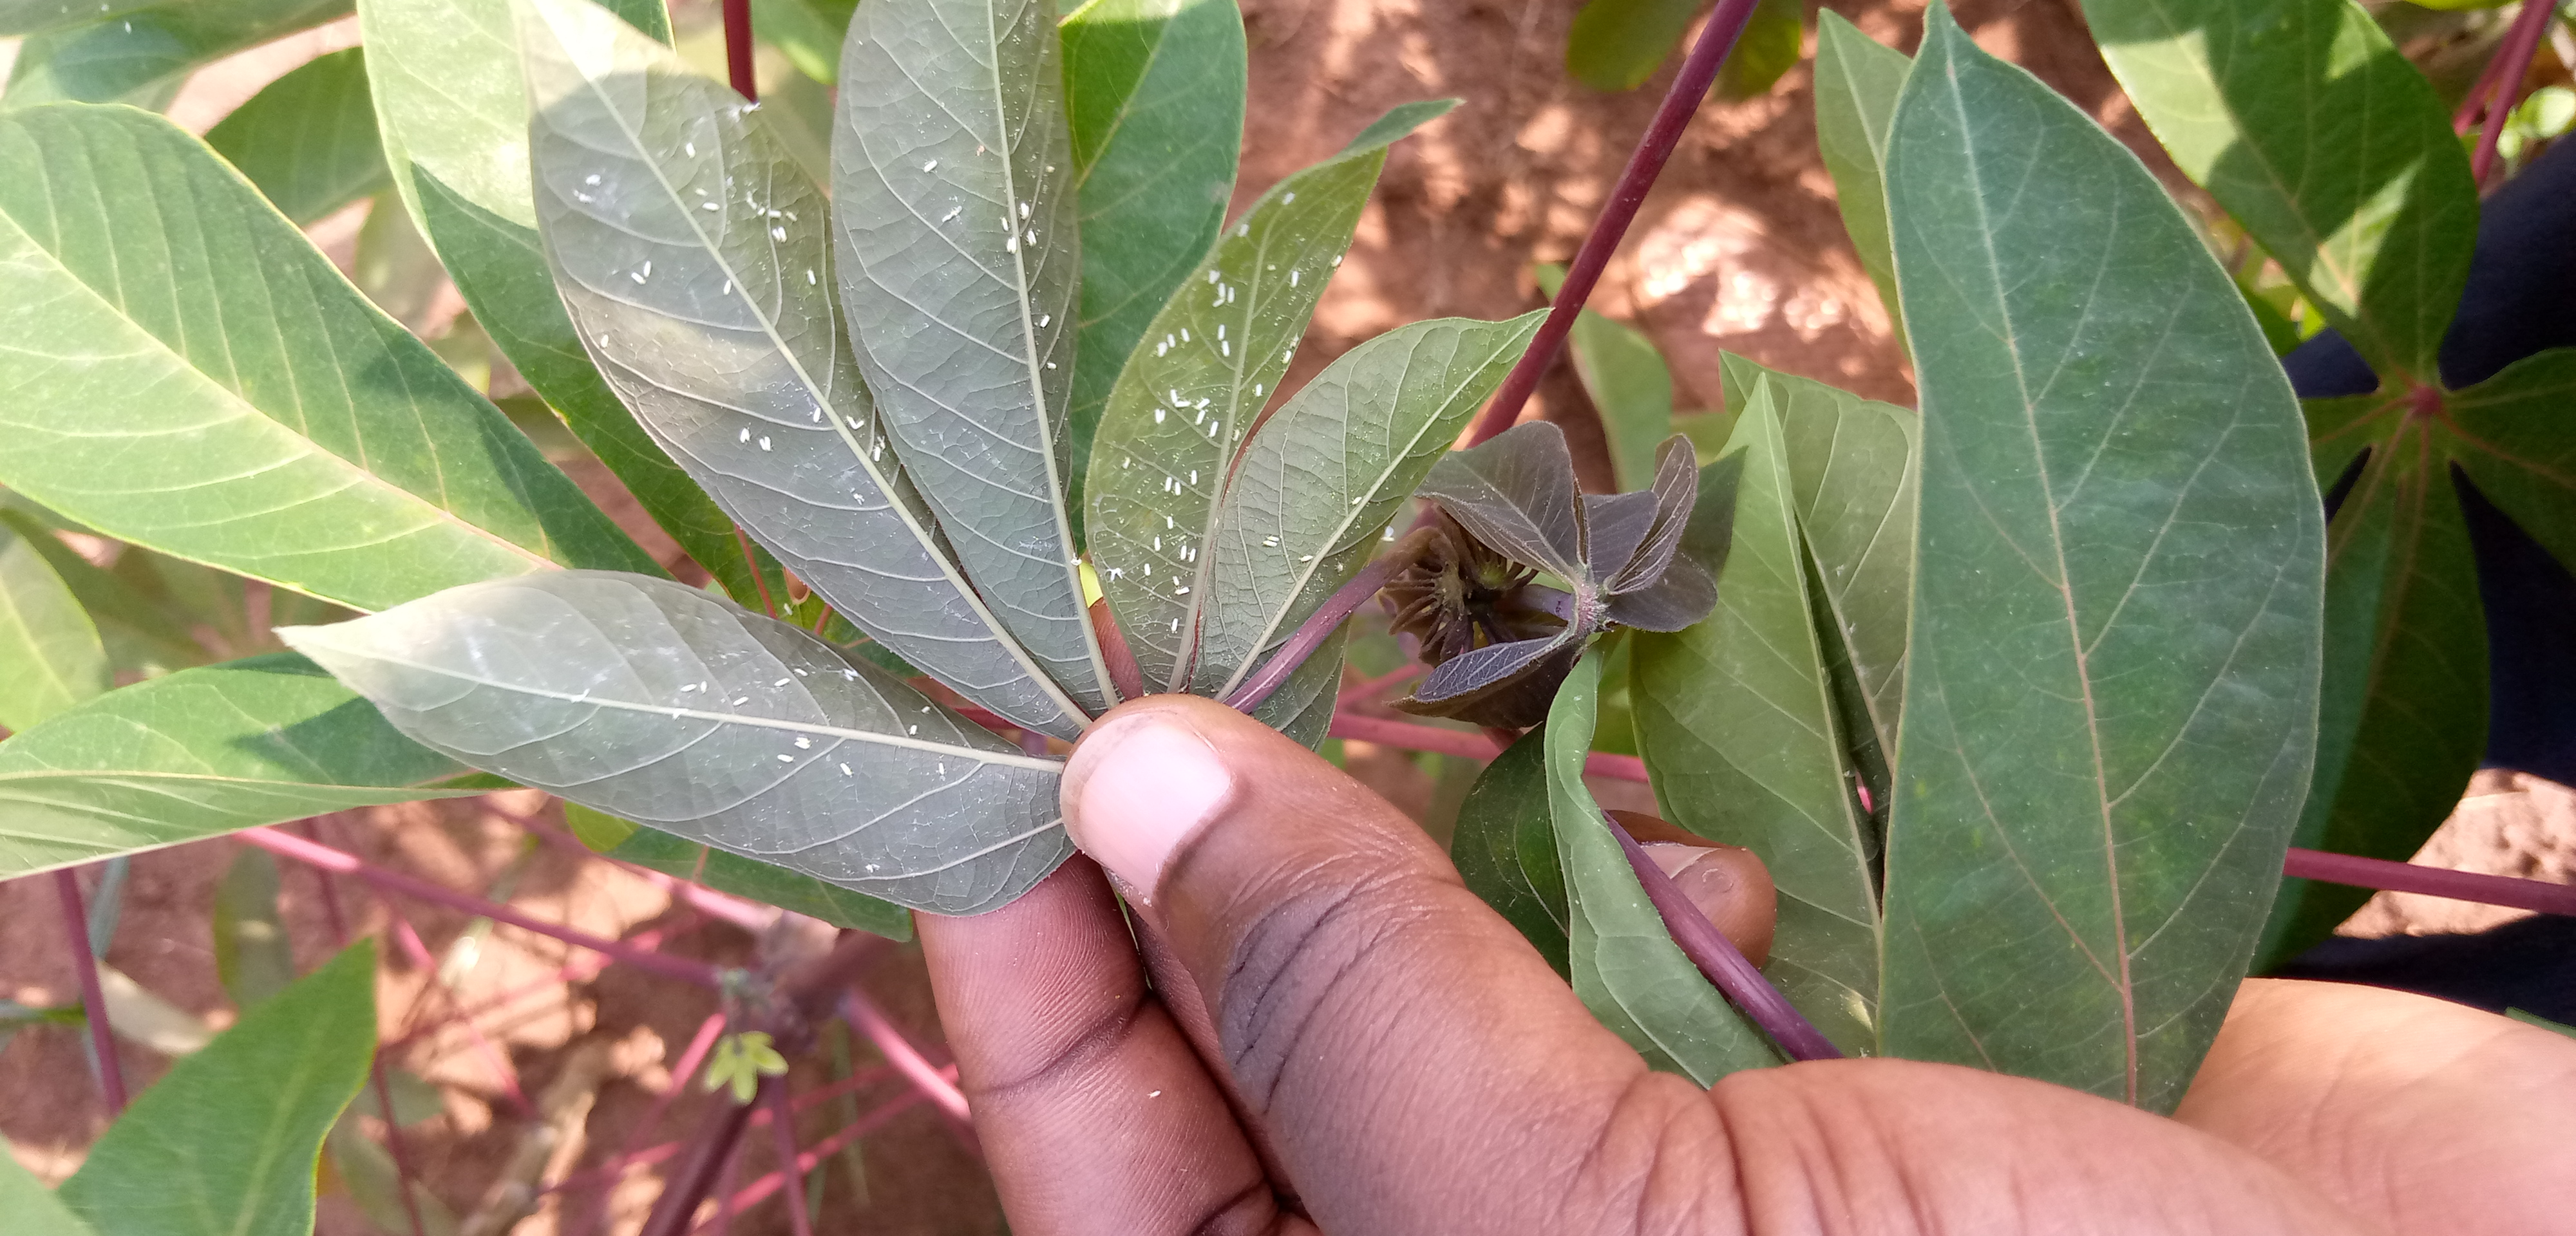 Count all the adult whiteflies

93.